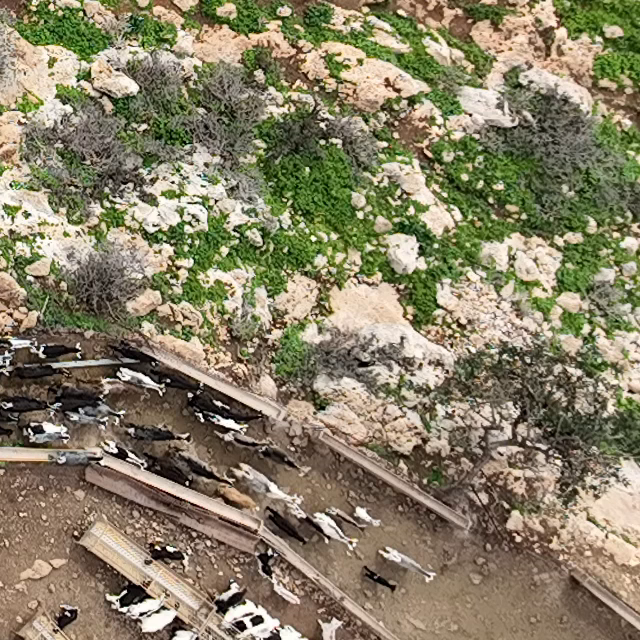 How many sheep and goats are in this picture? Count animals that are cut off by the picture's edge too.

49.